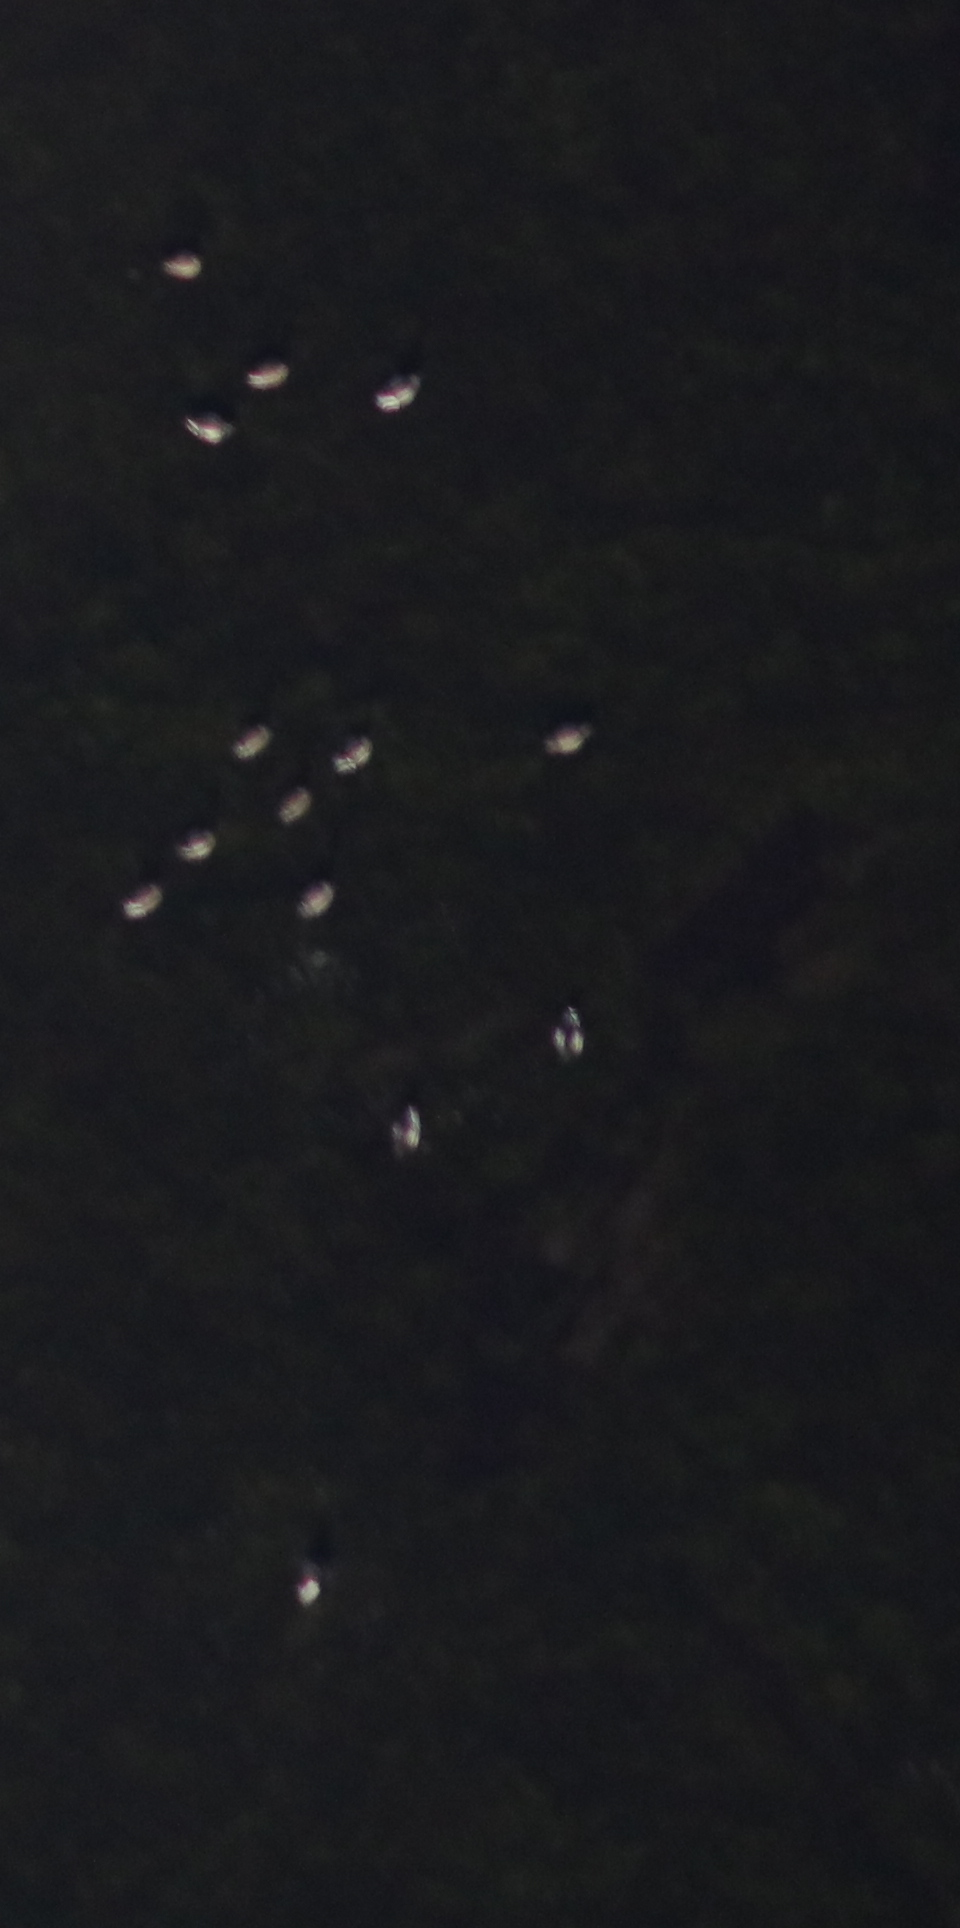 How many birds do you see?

14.